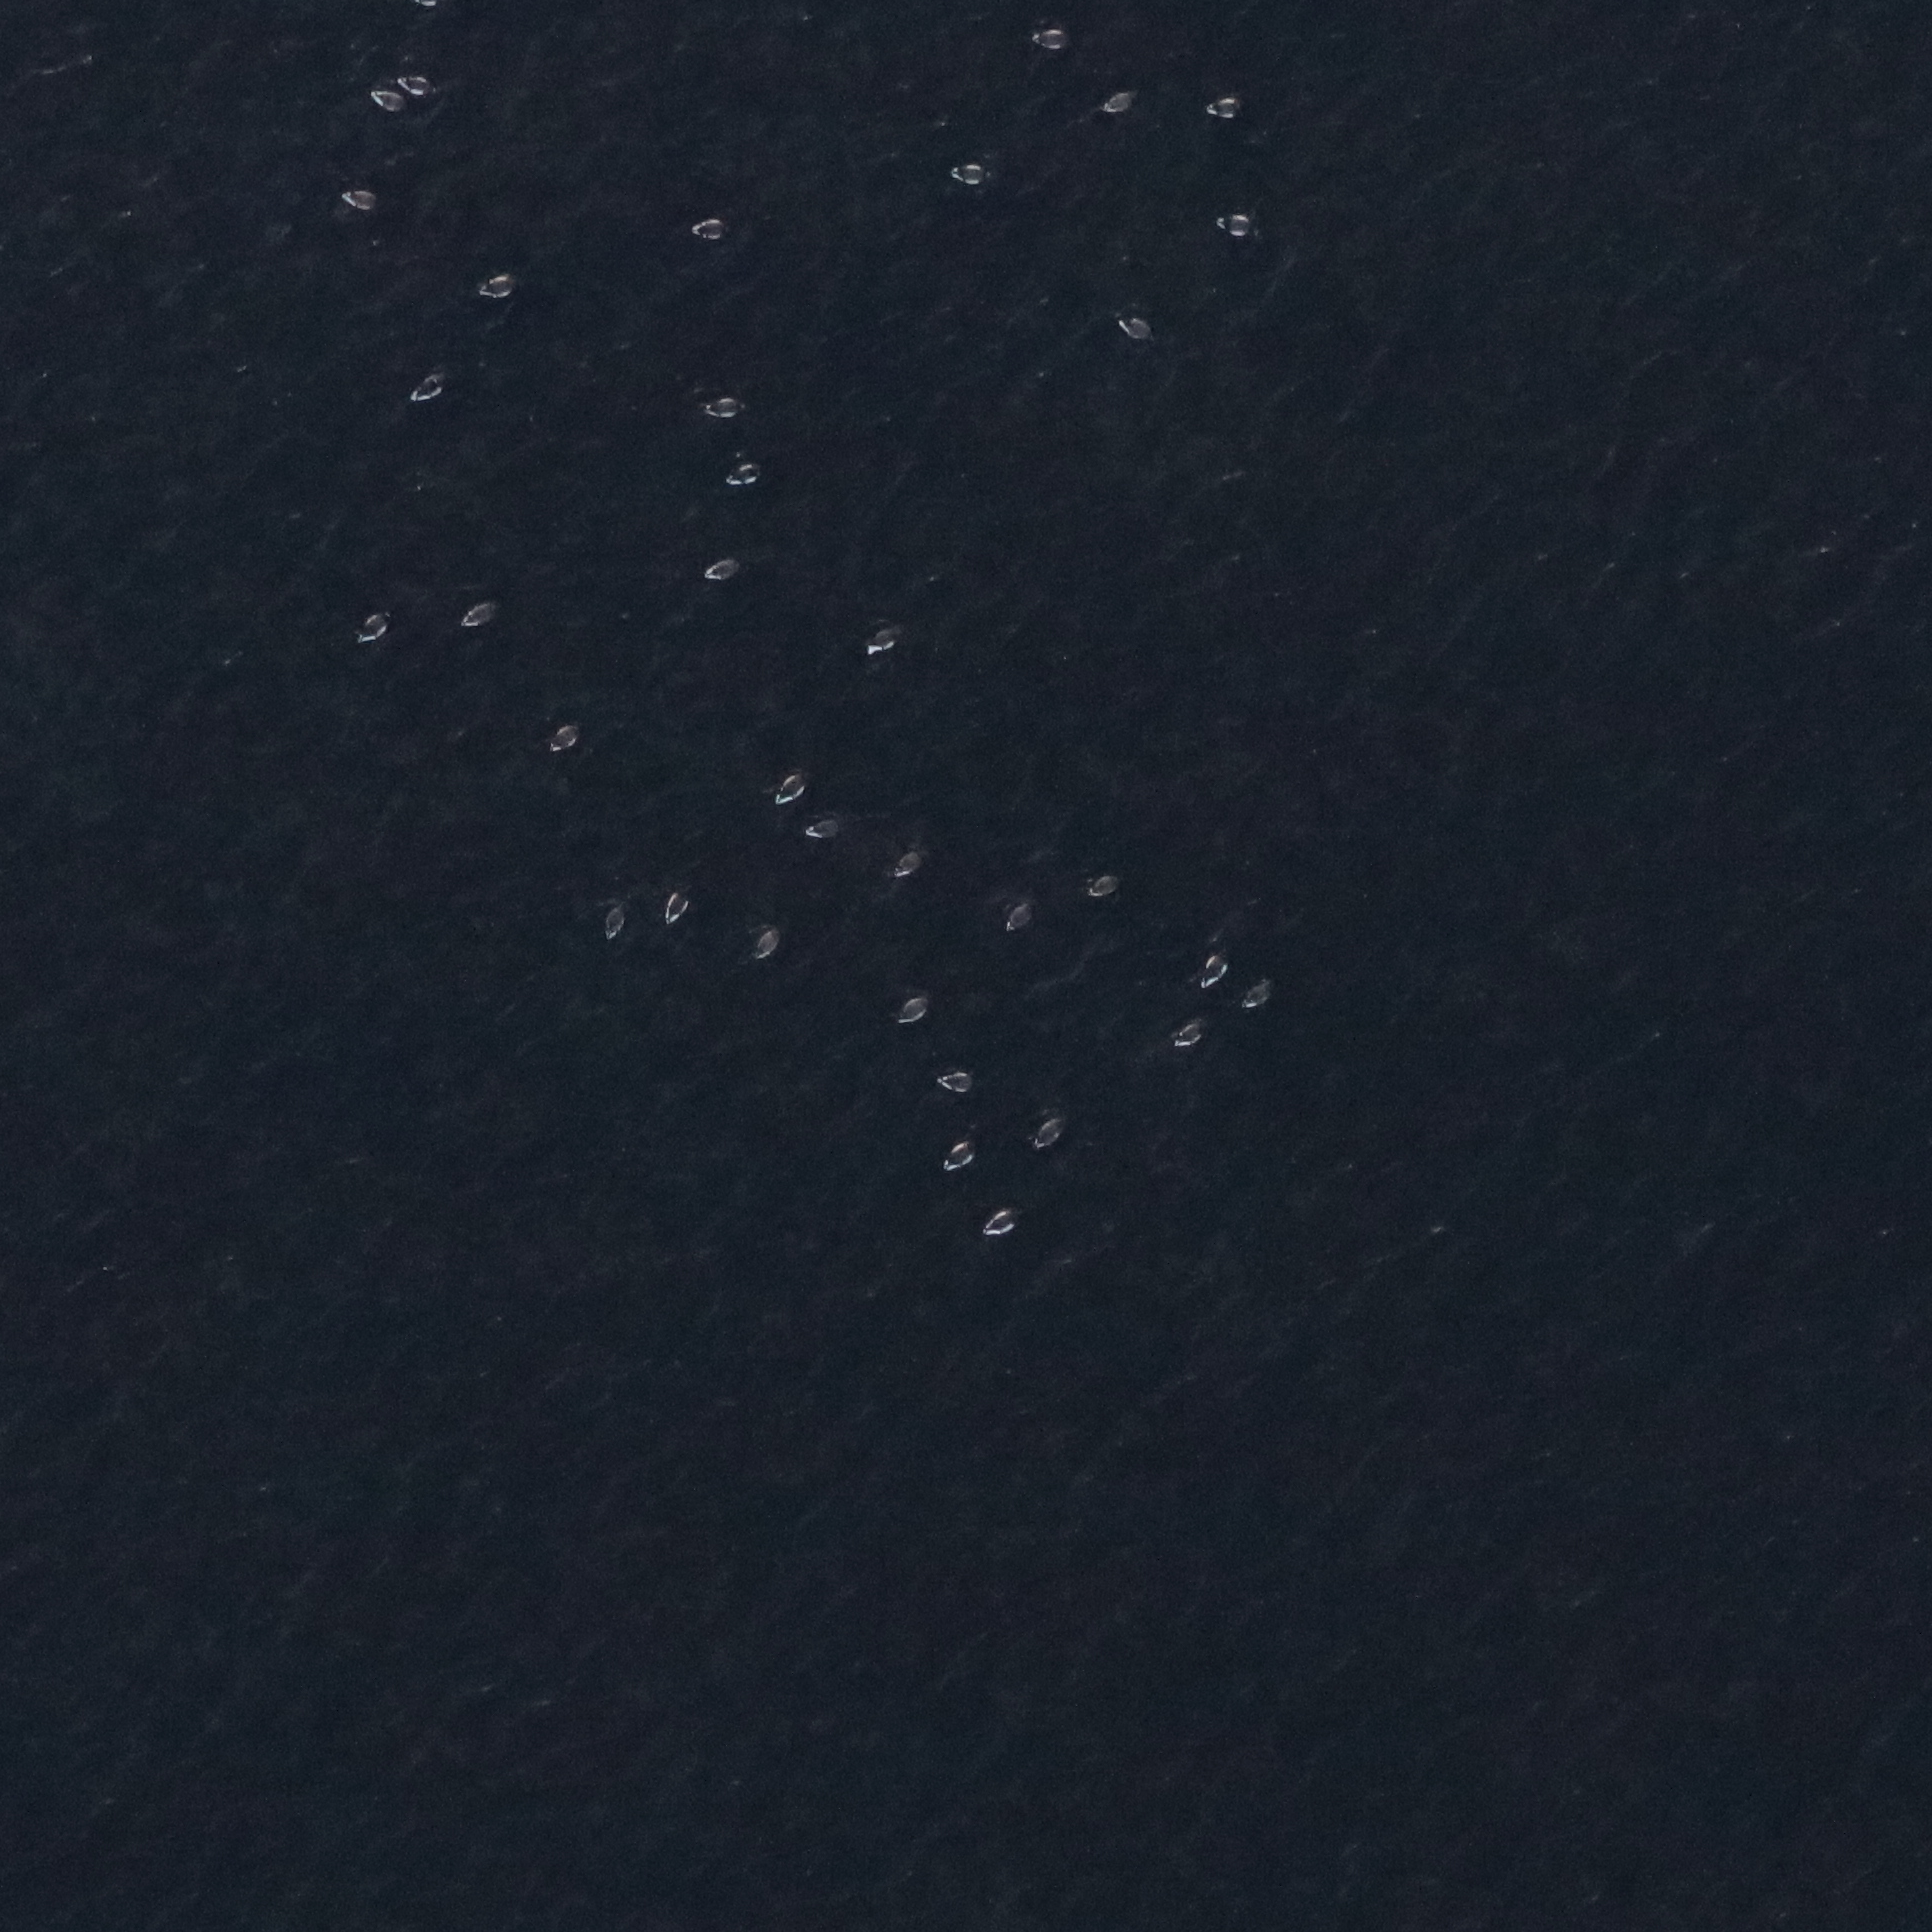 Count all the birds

35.